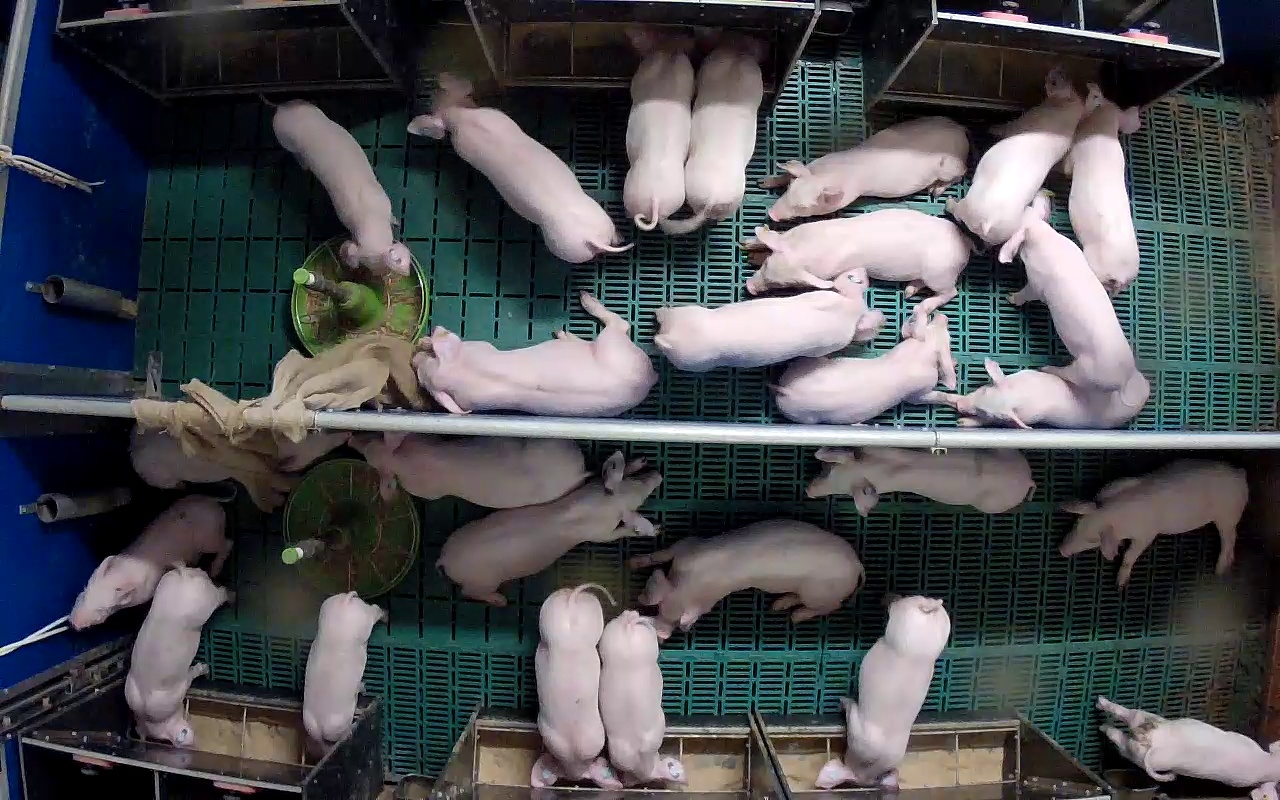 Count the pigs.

26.